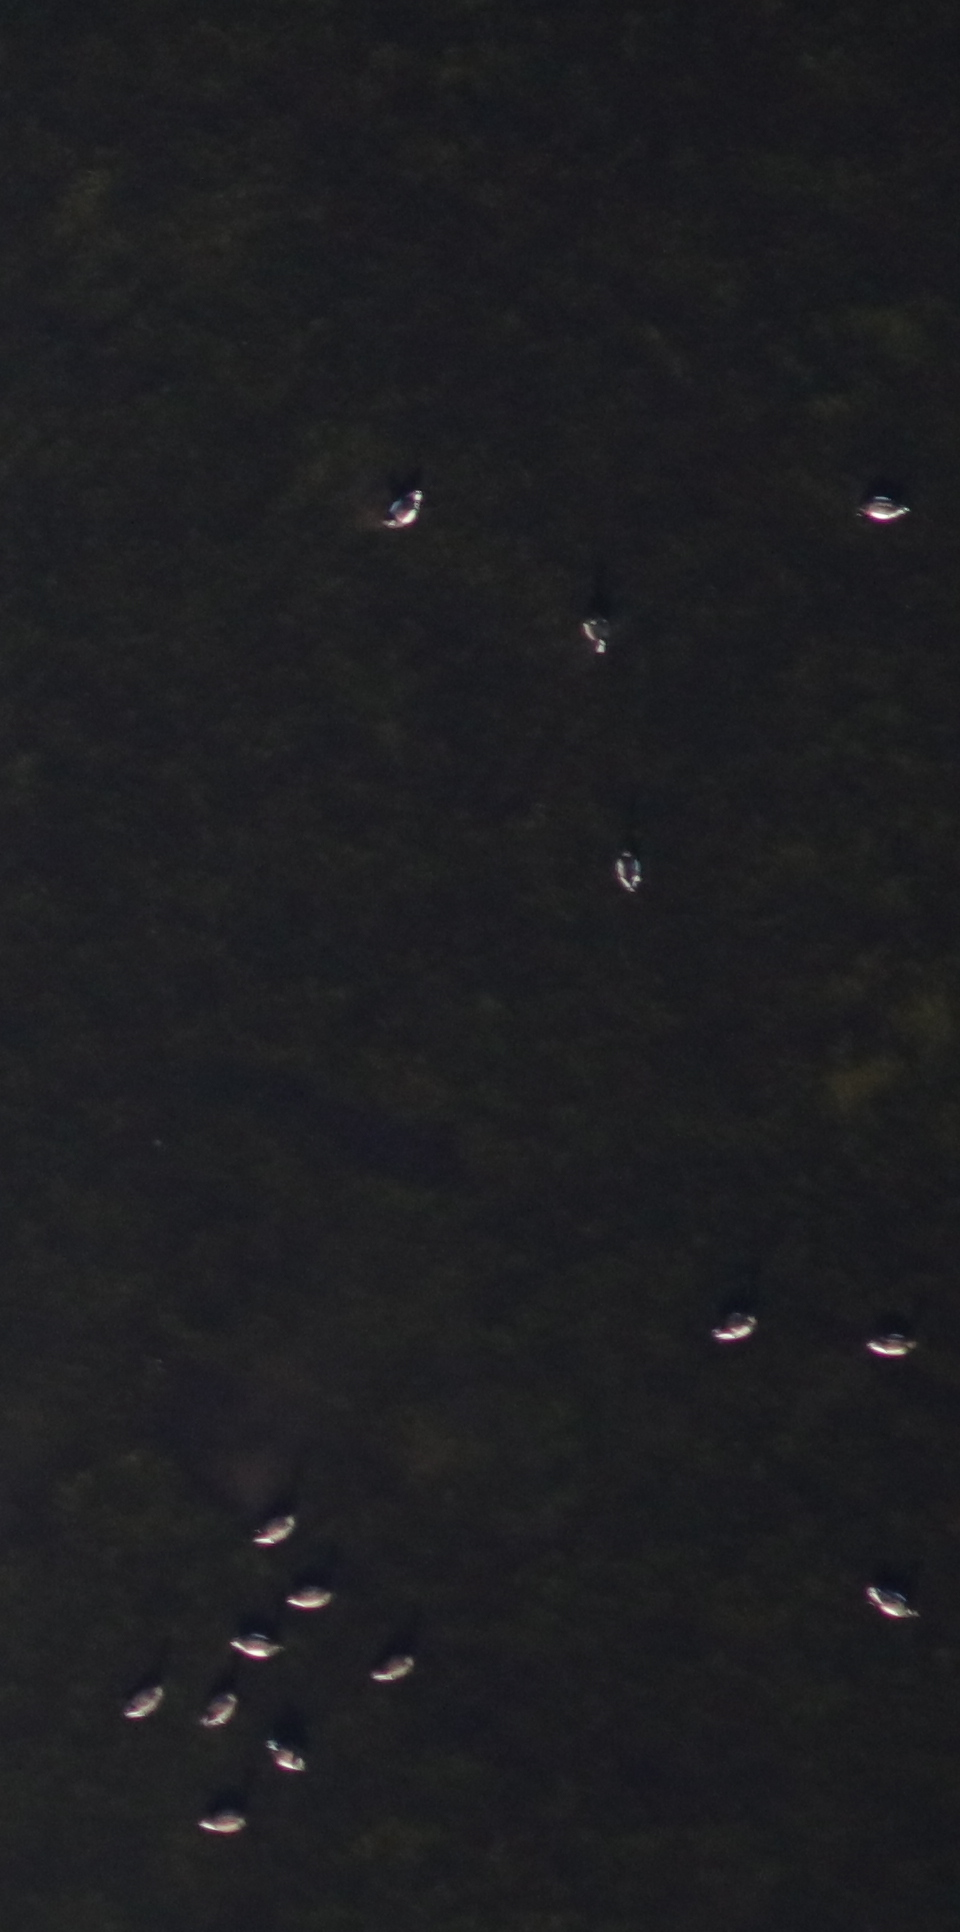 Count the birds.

15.